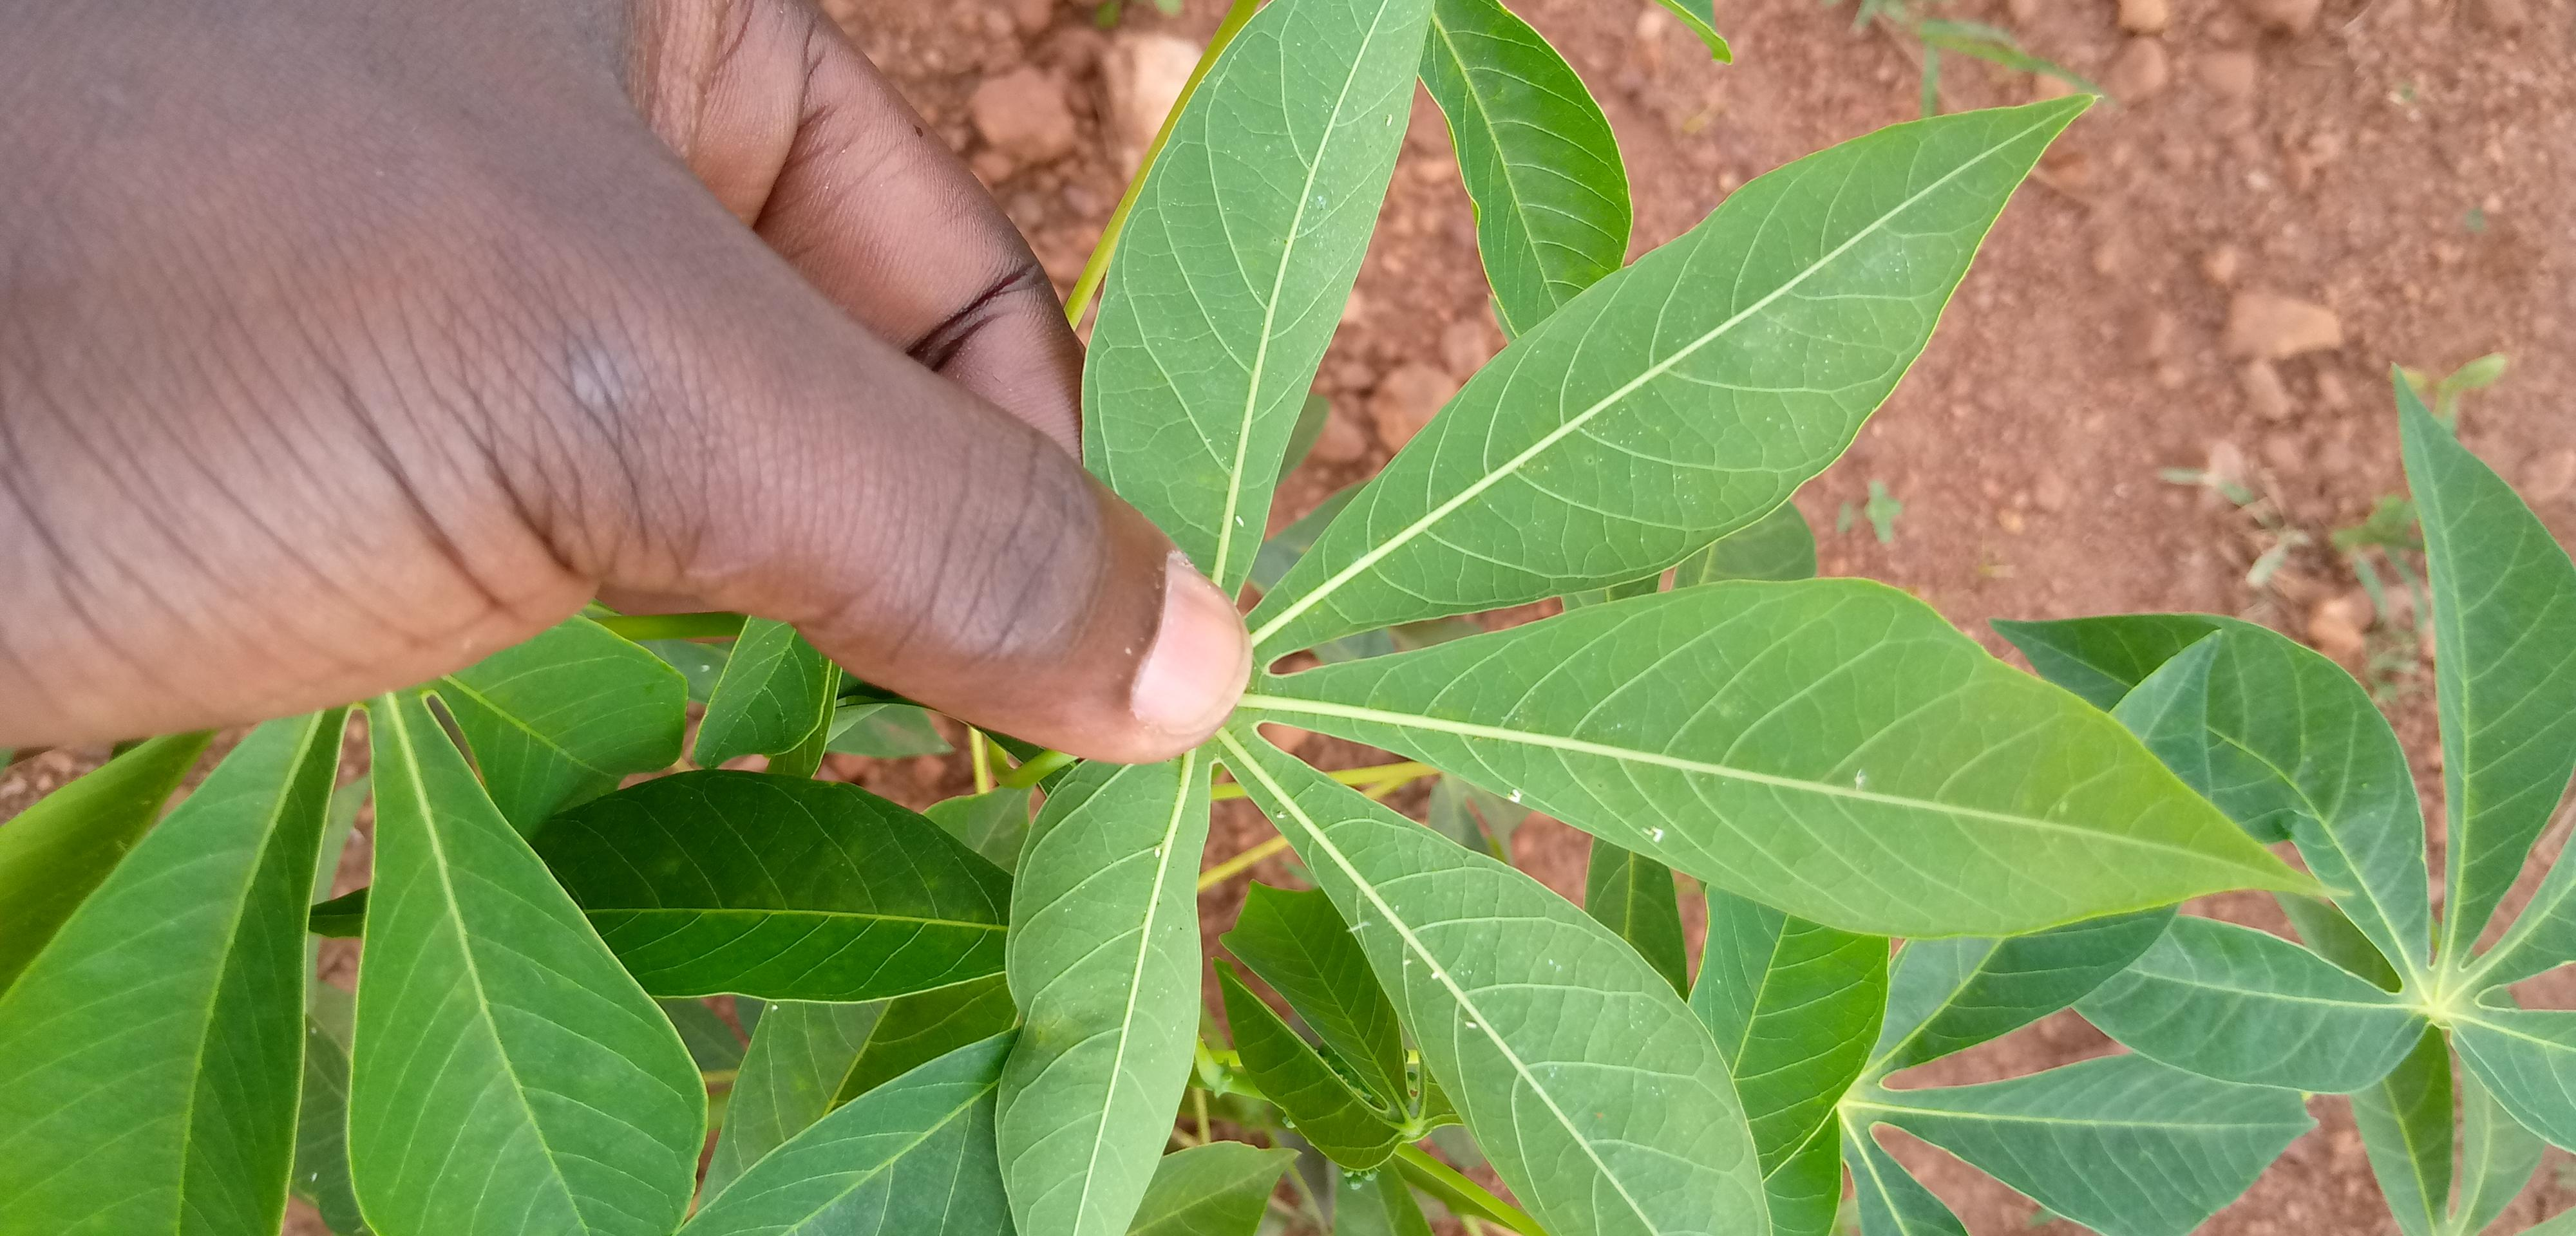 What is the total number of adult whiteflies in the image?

8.